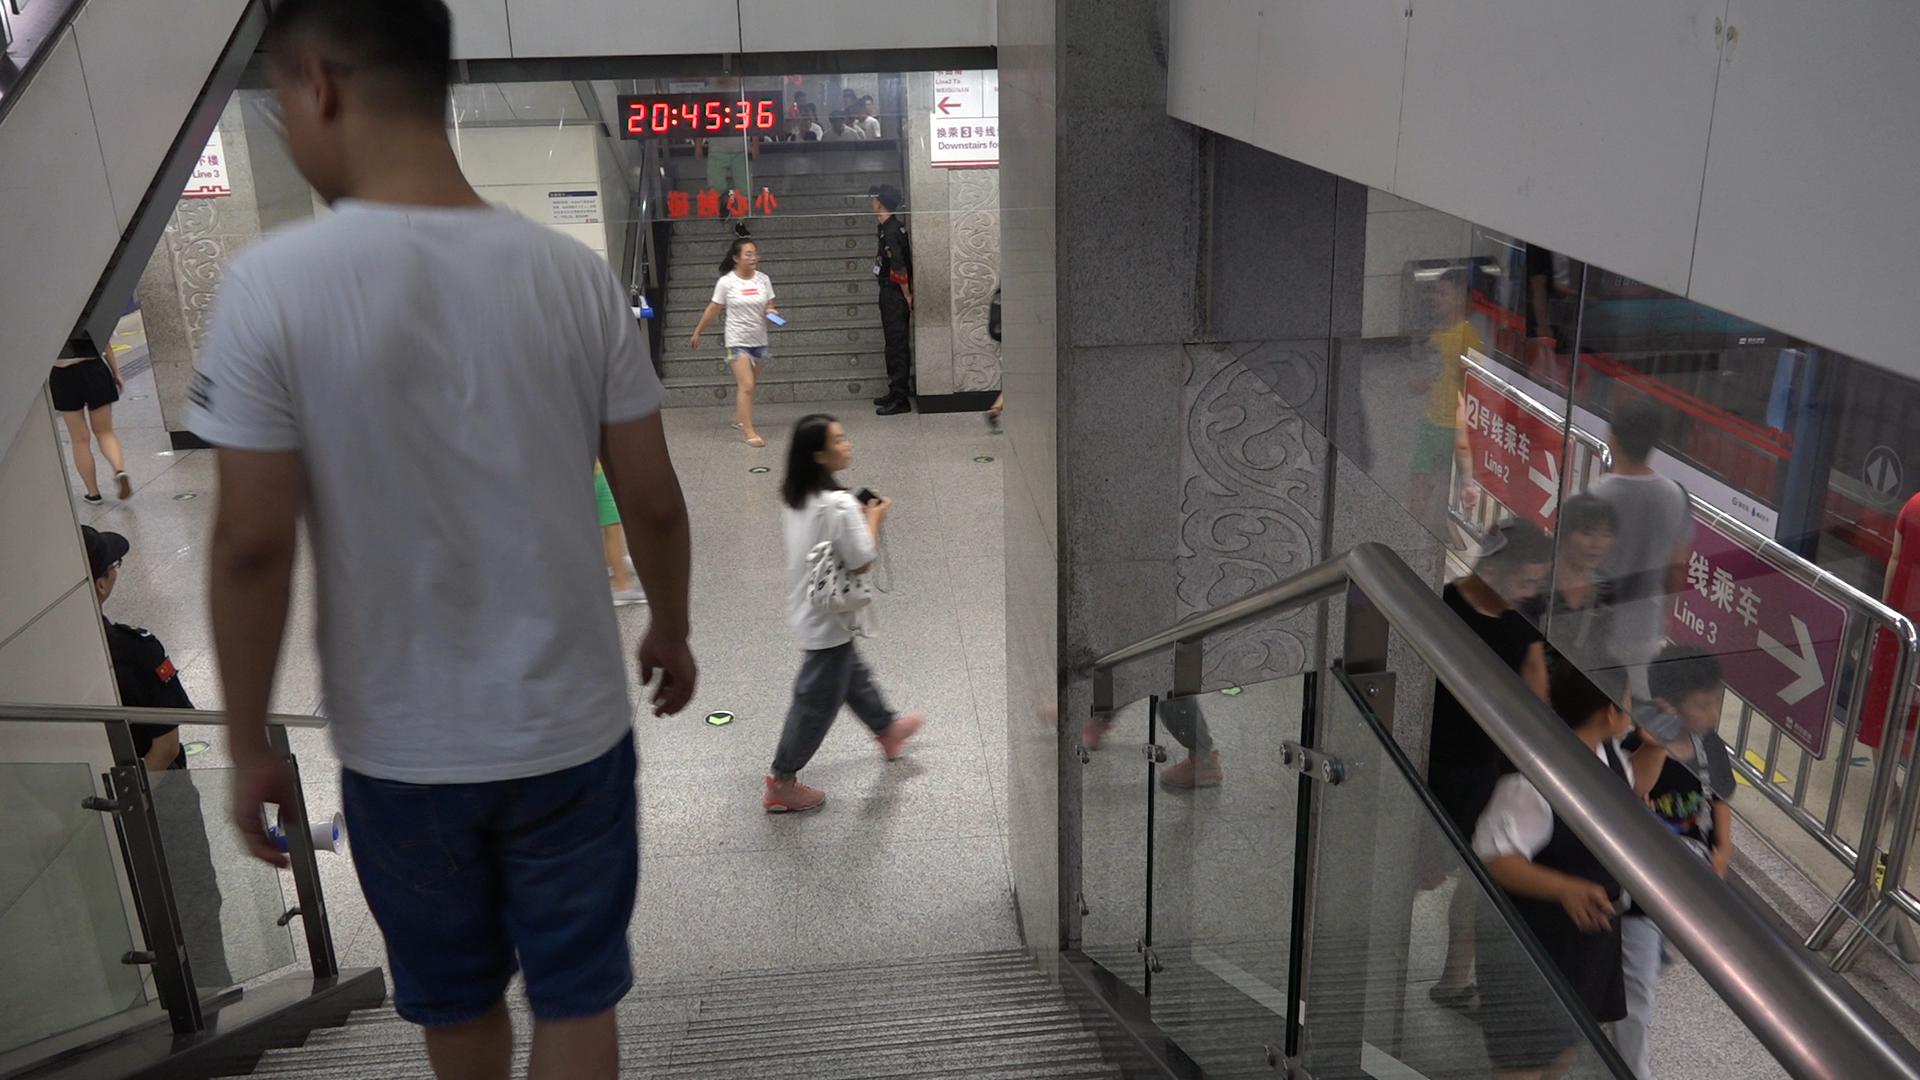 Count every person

21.